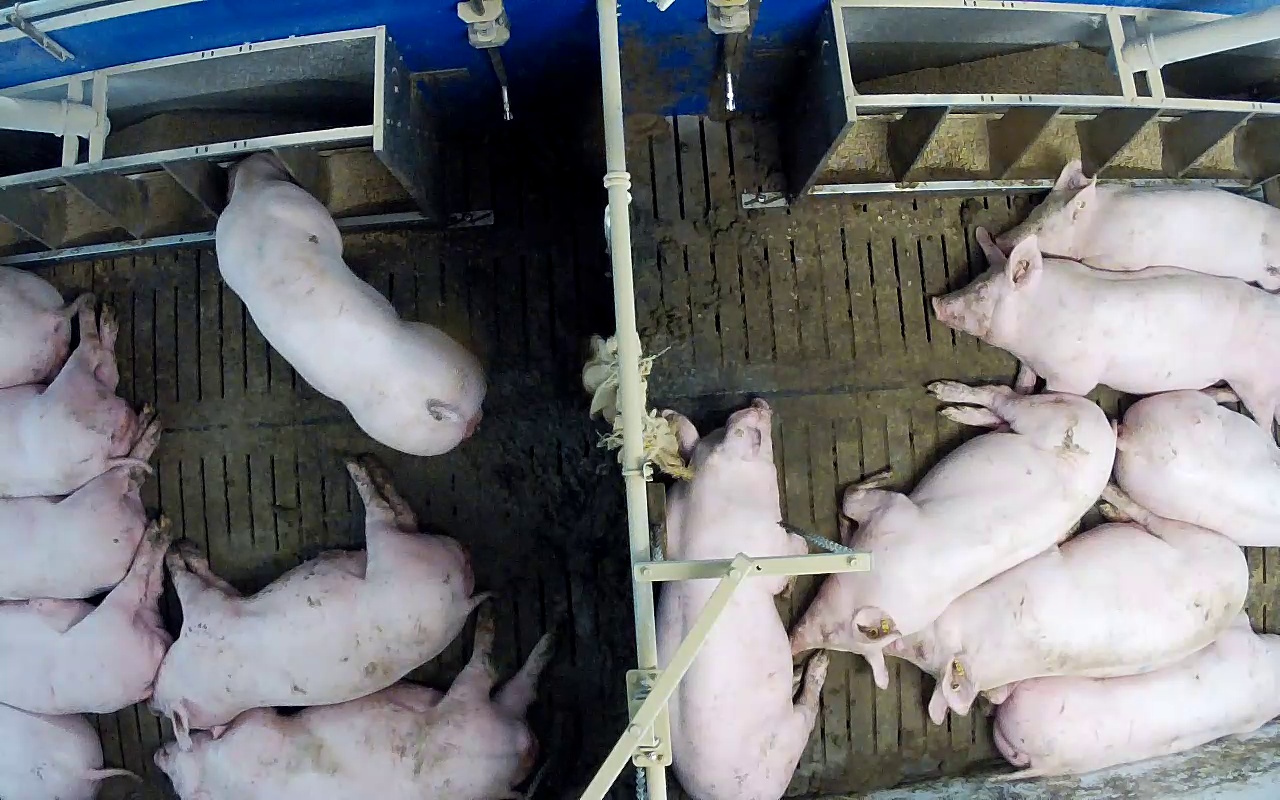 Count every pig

15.